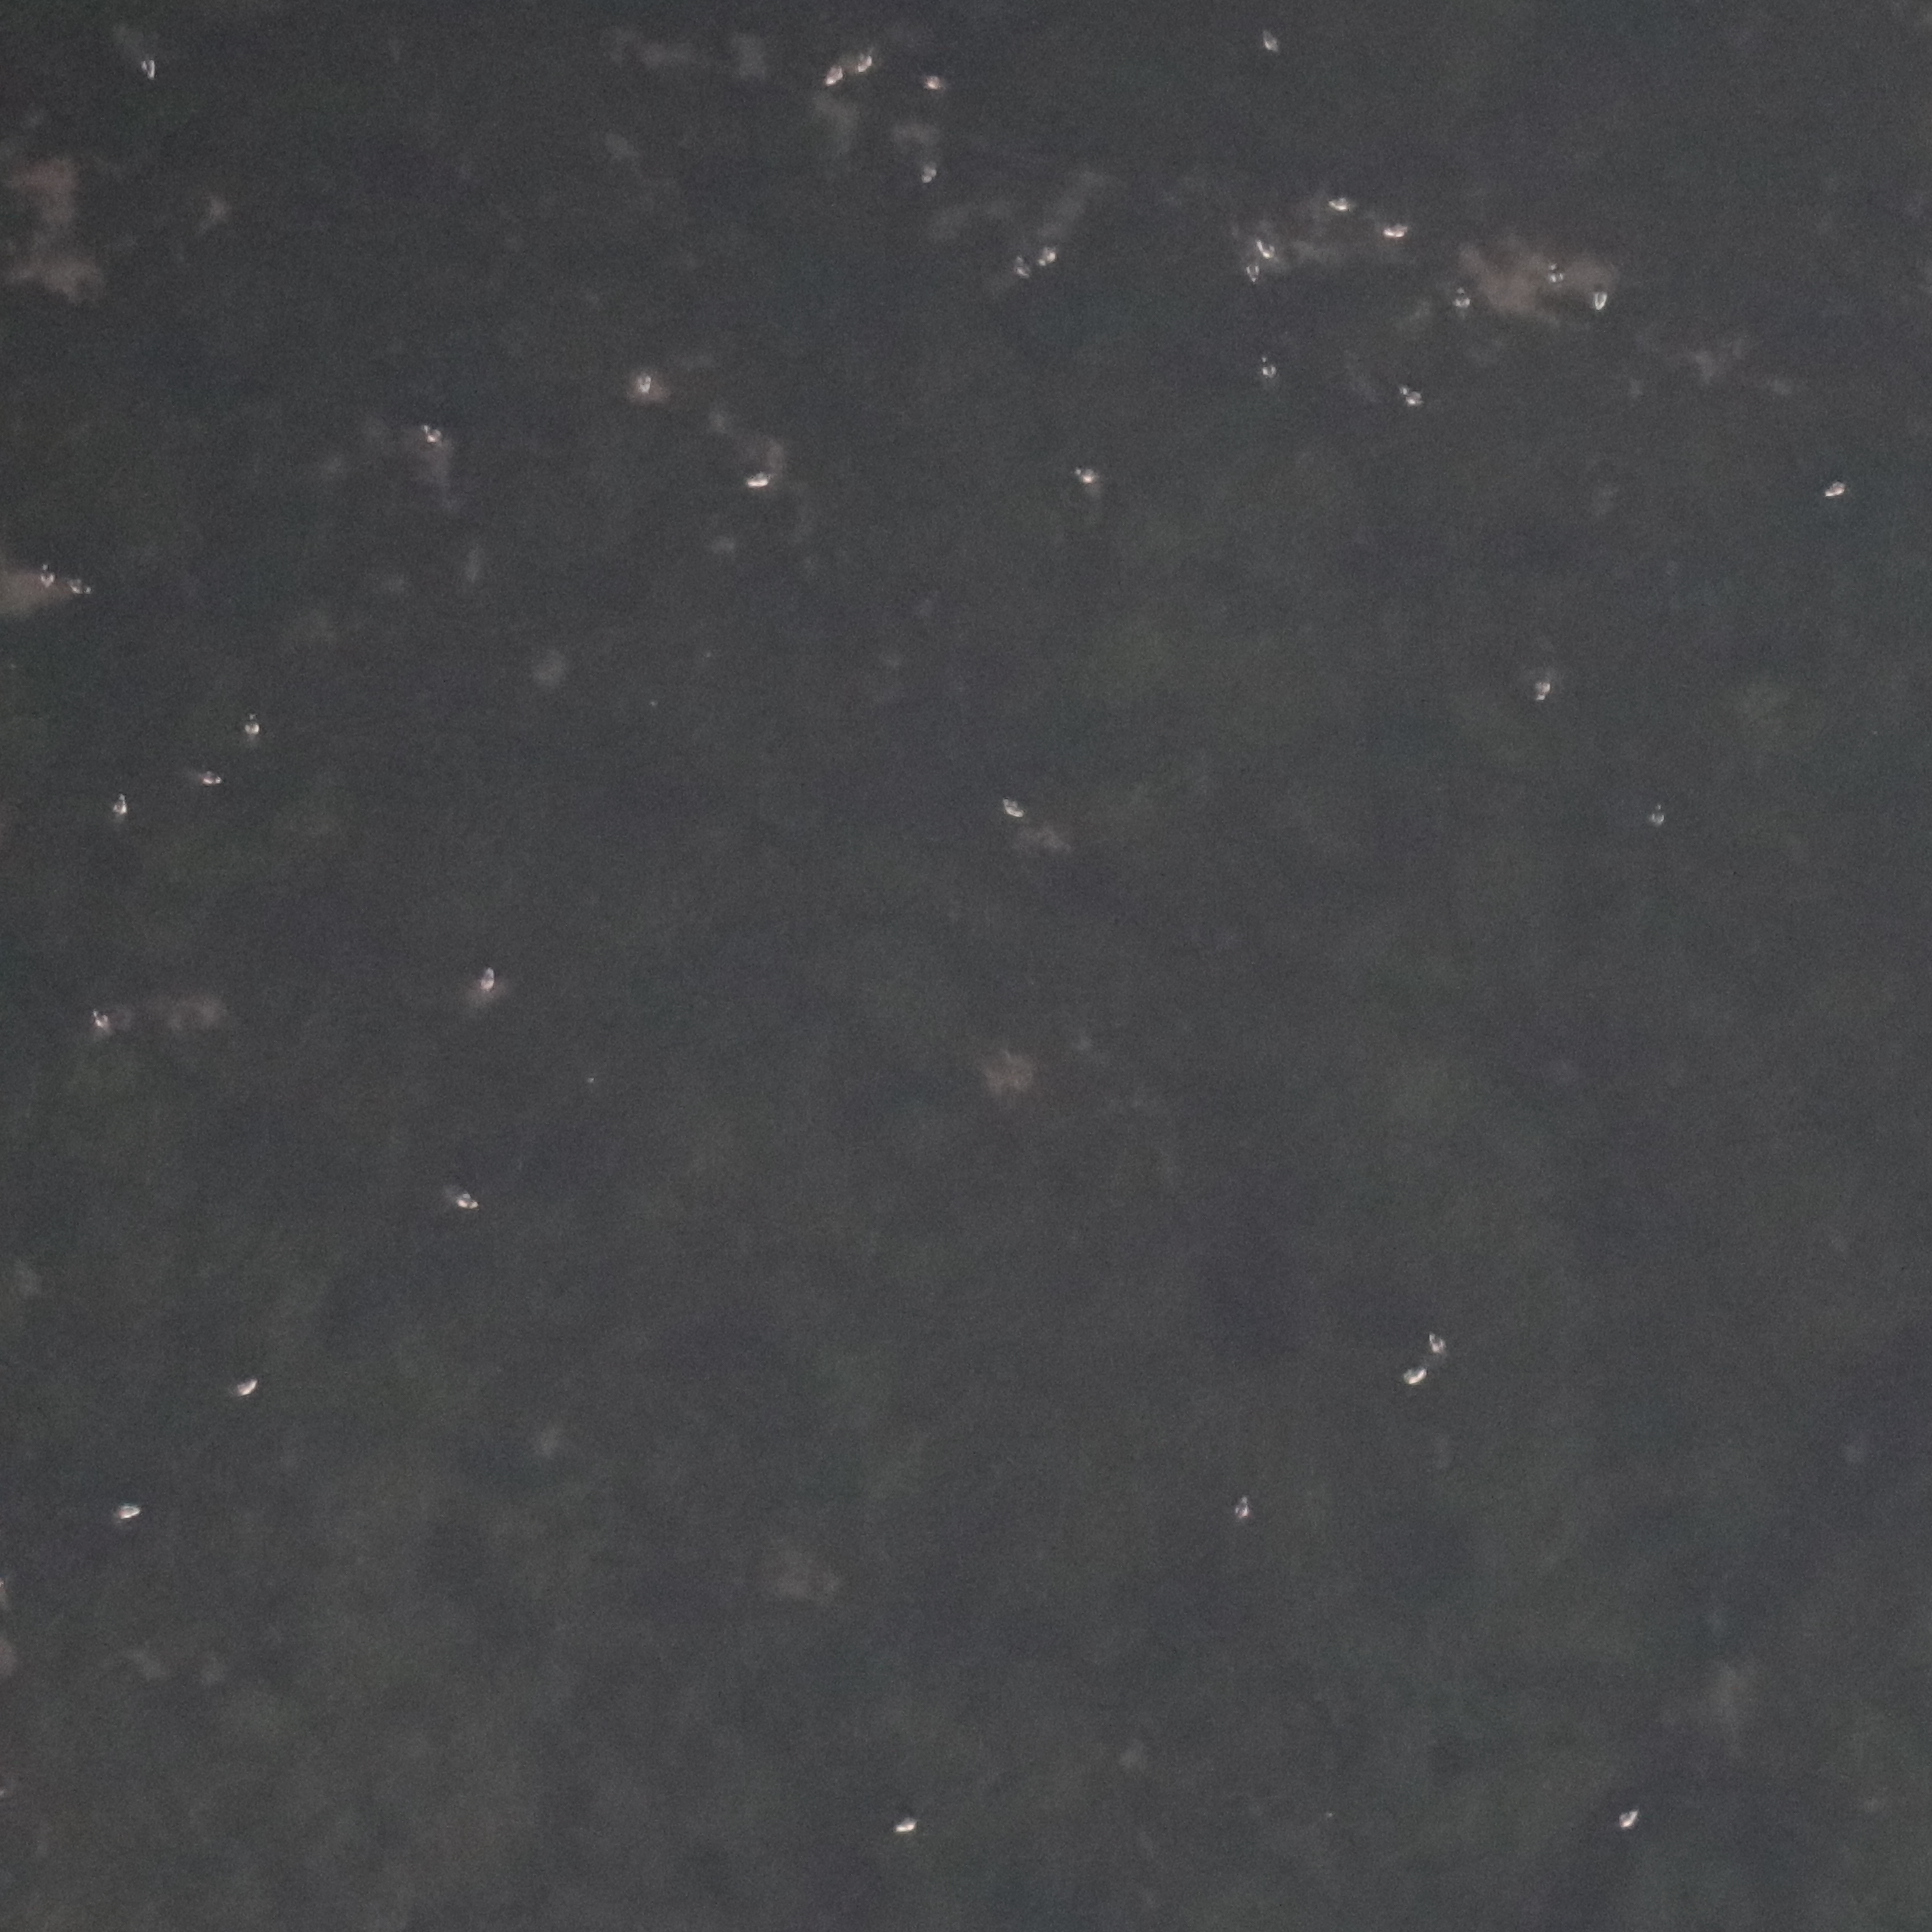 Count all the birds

40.